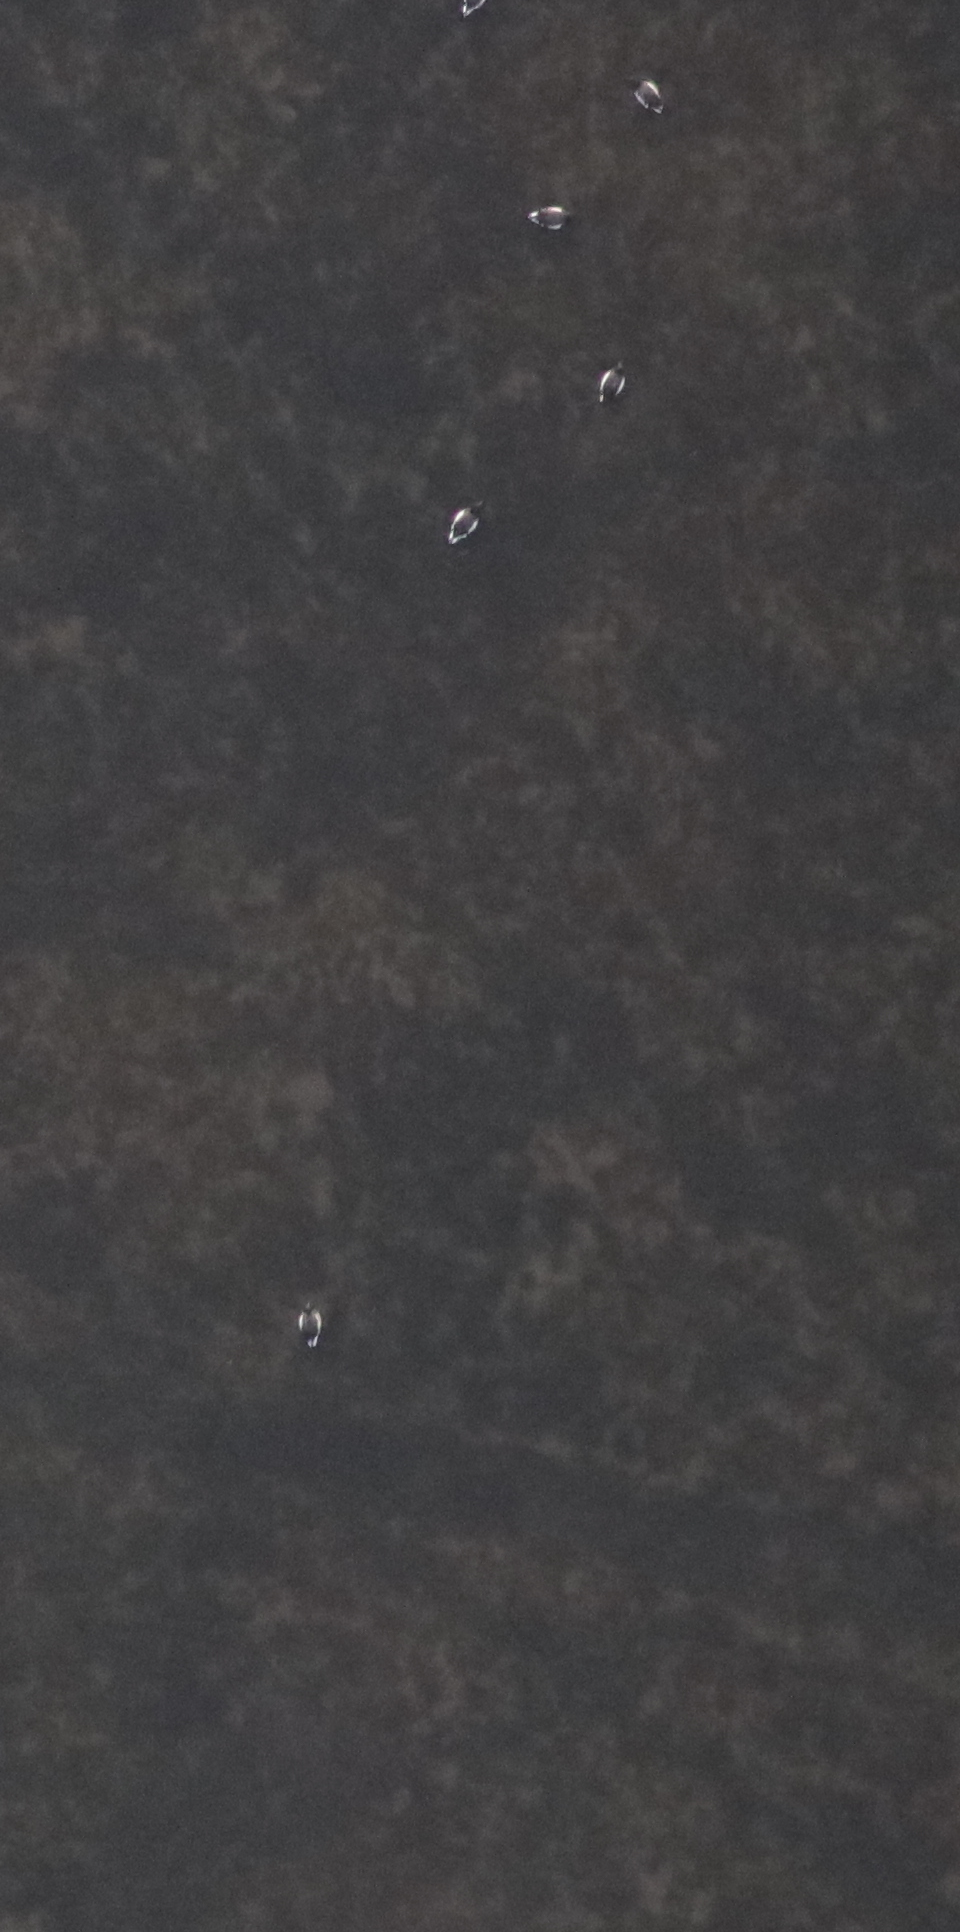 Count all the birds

5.